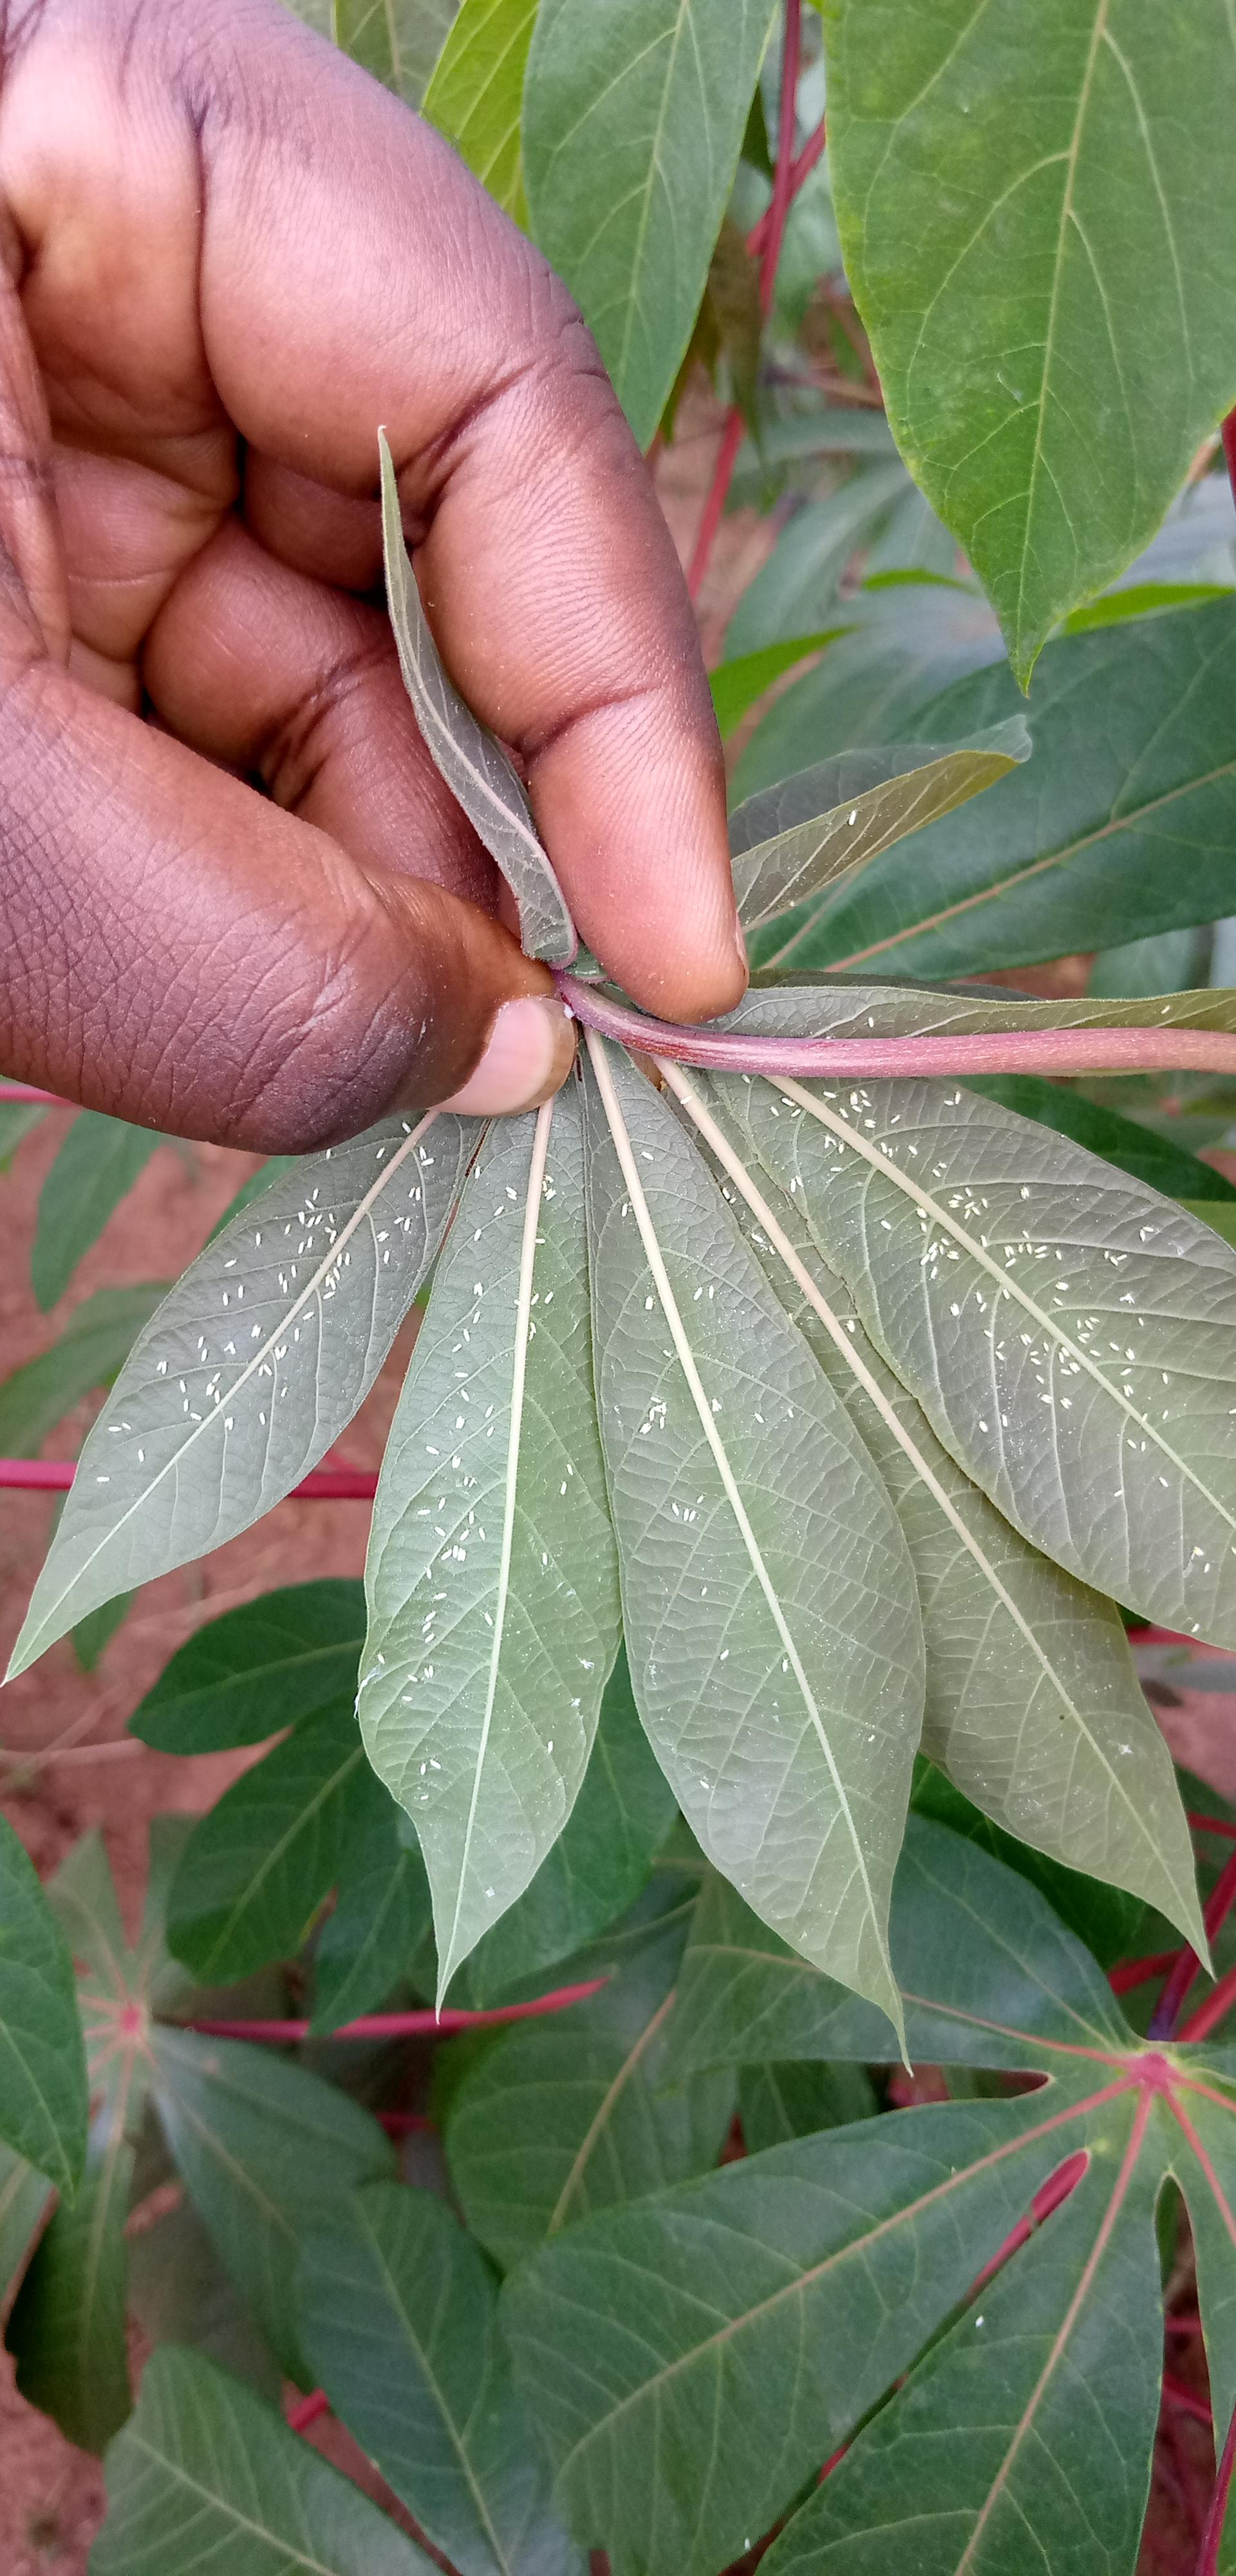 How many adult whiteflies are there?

258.